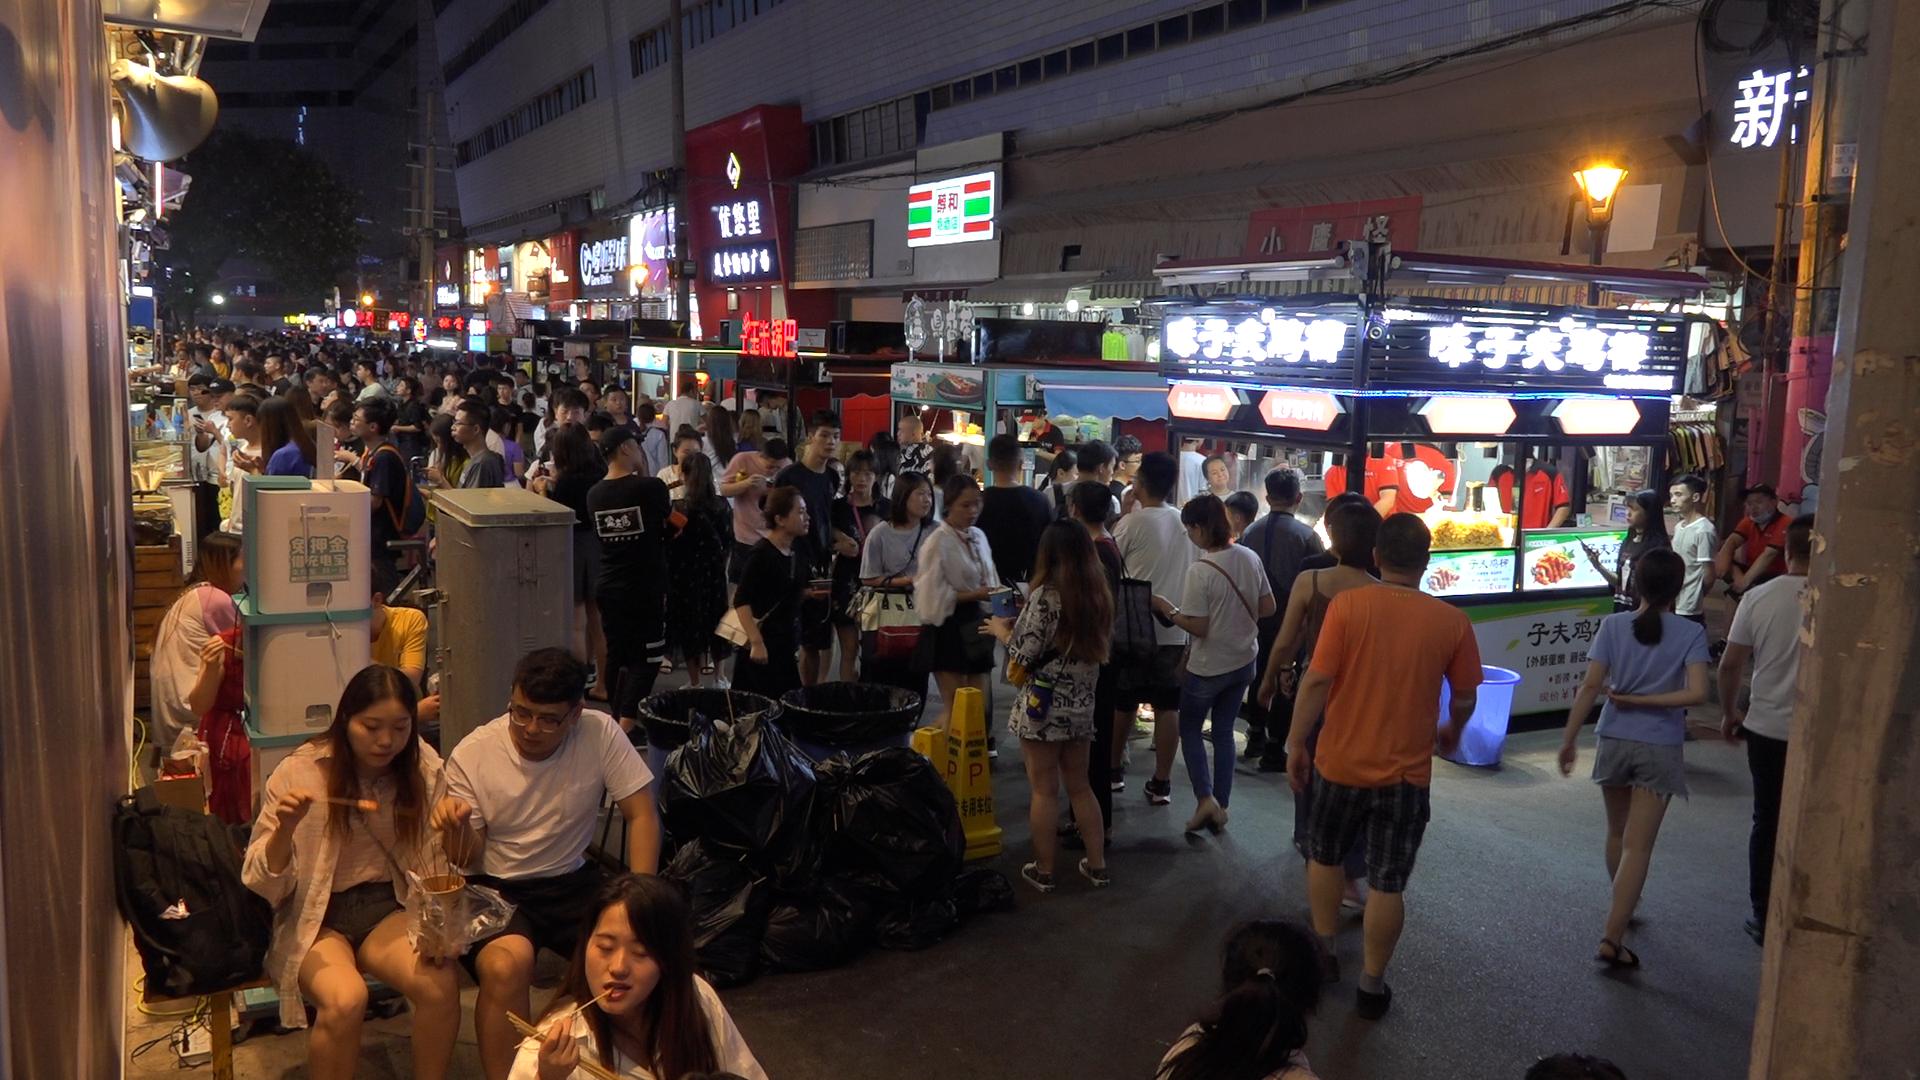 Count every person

133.